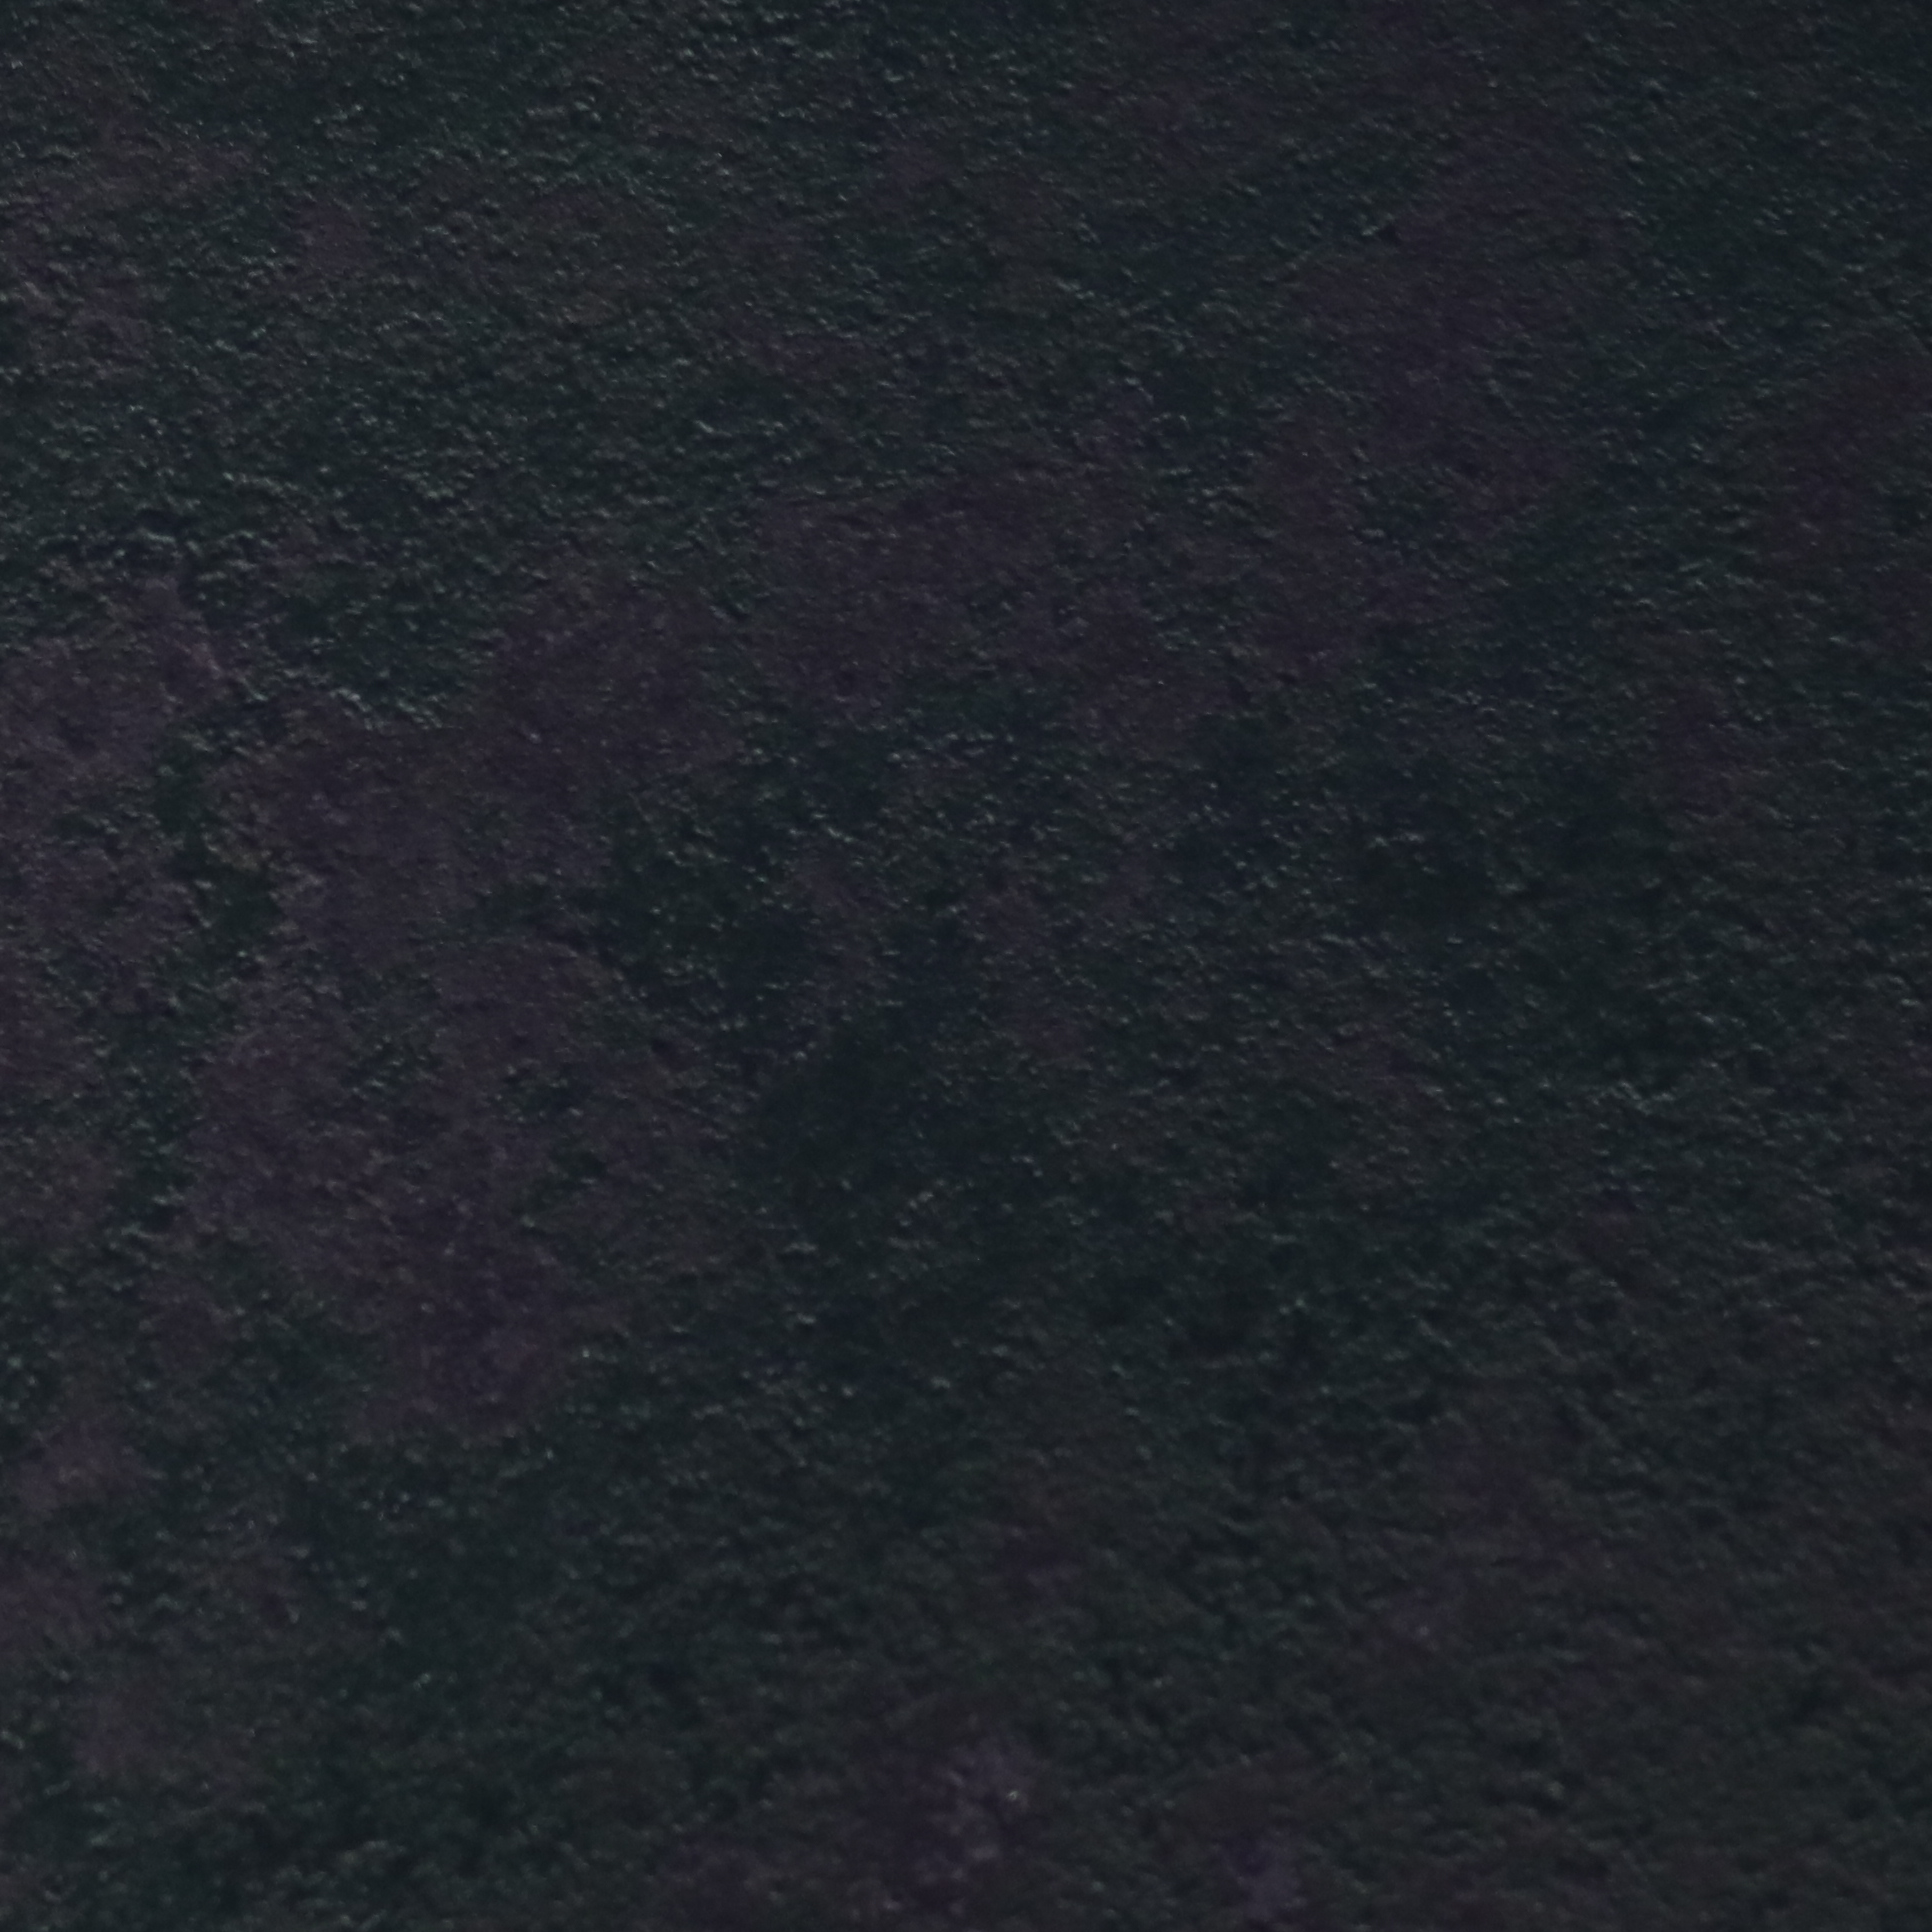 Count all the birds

0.